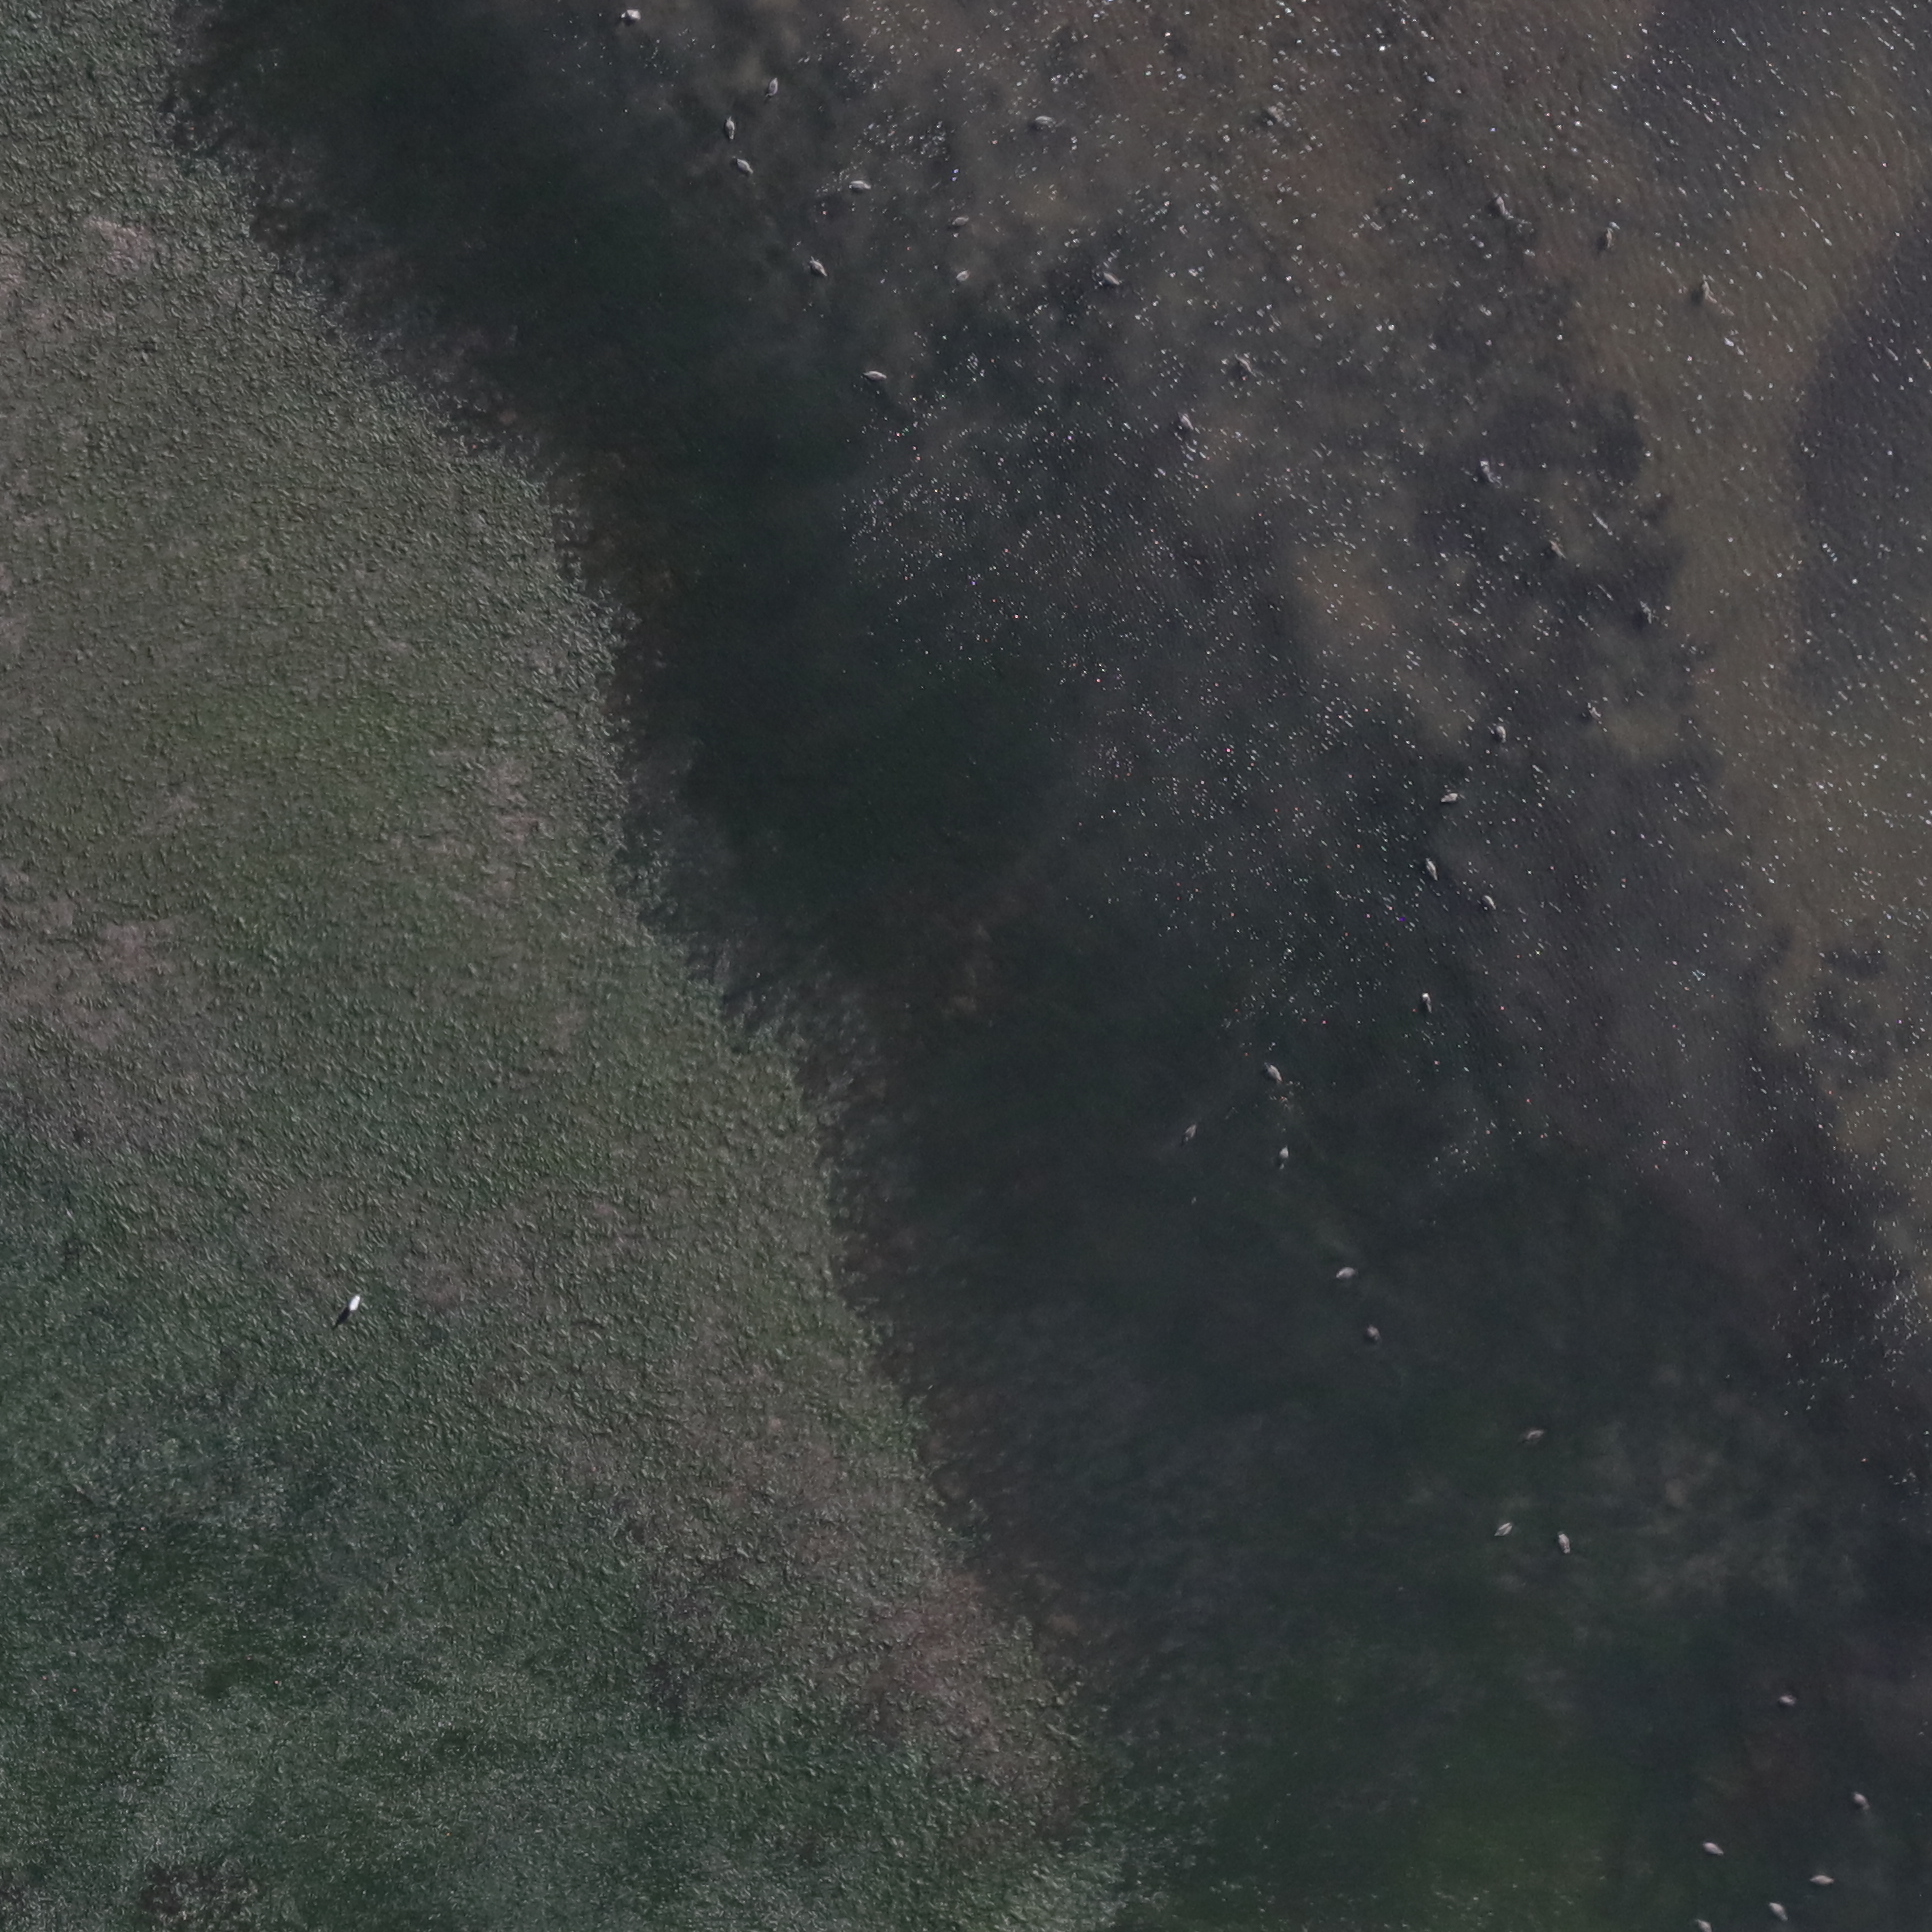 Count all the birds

41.